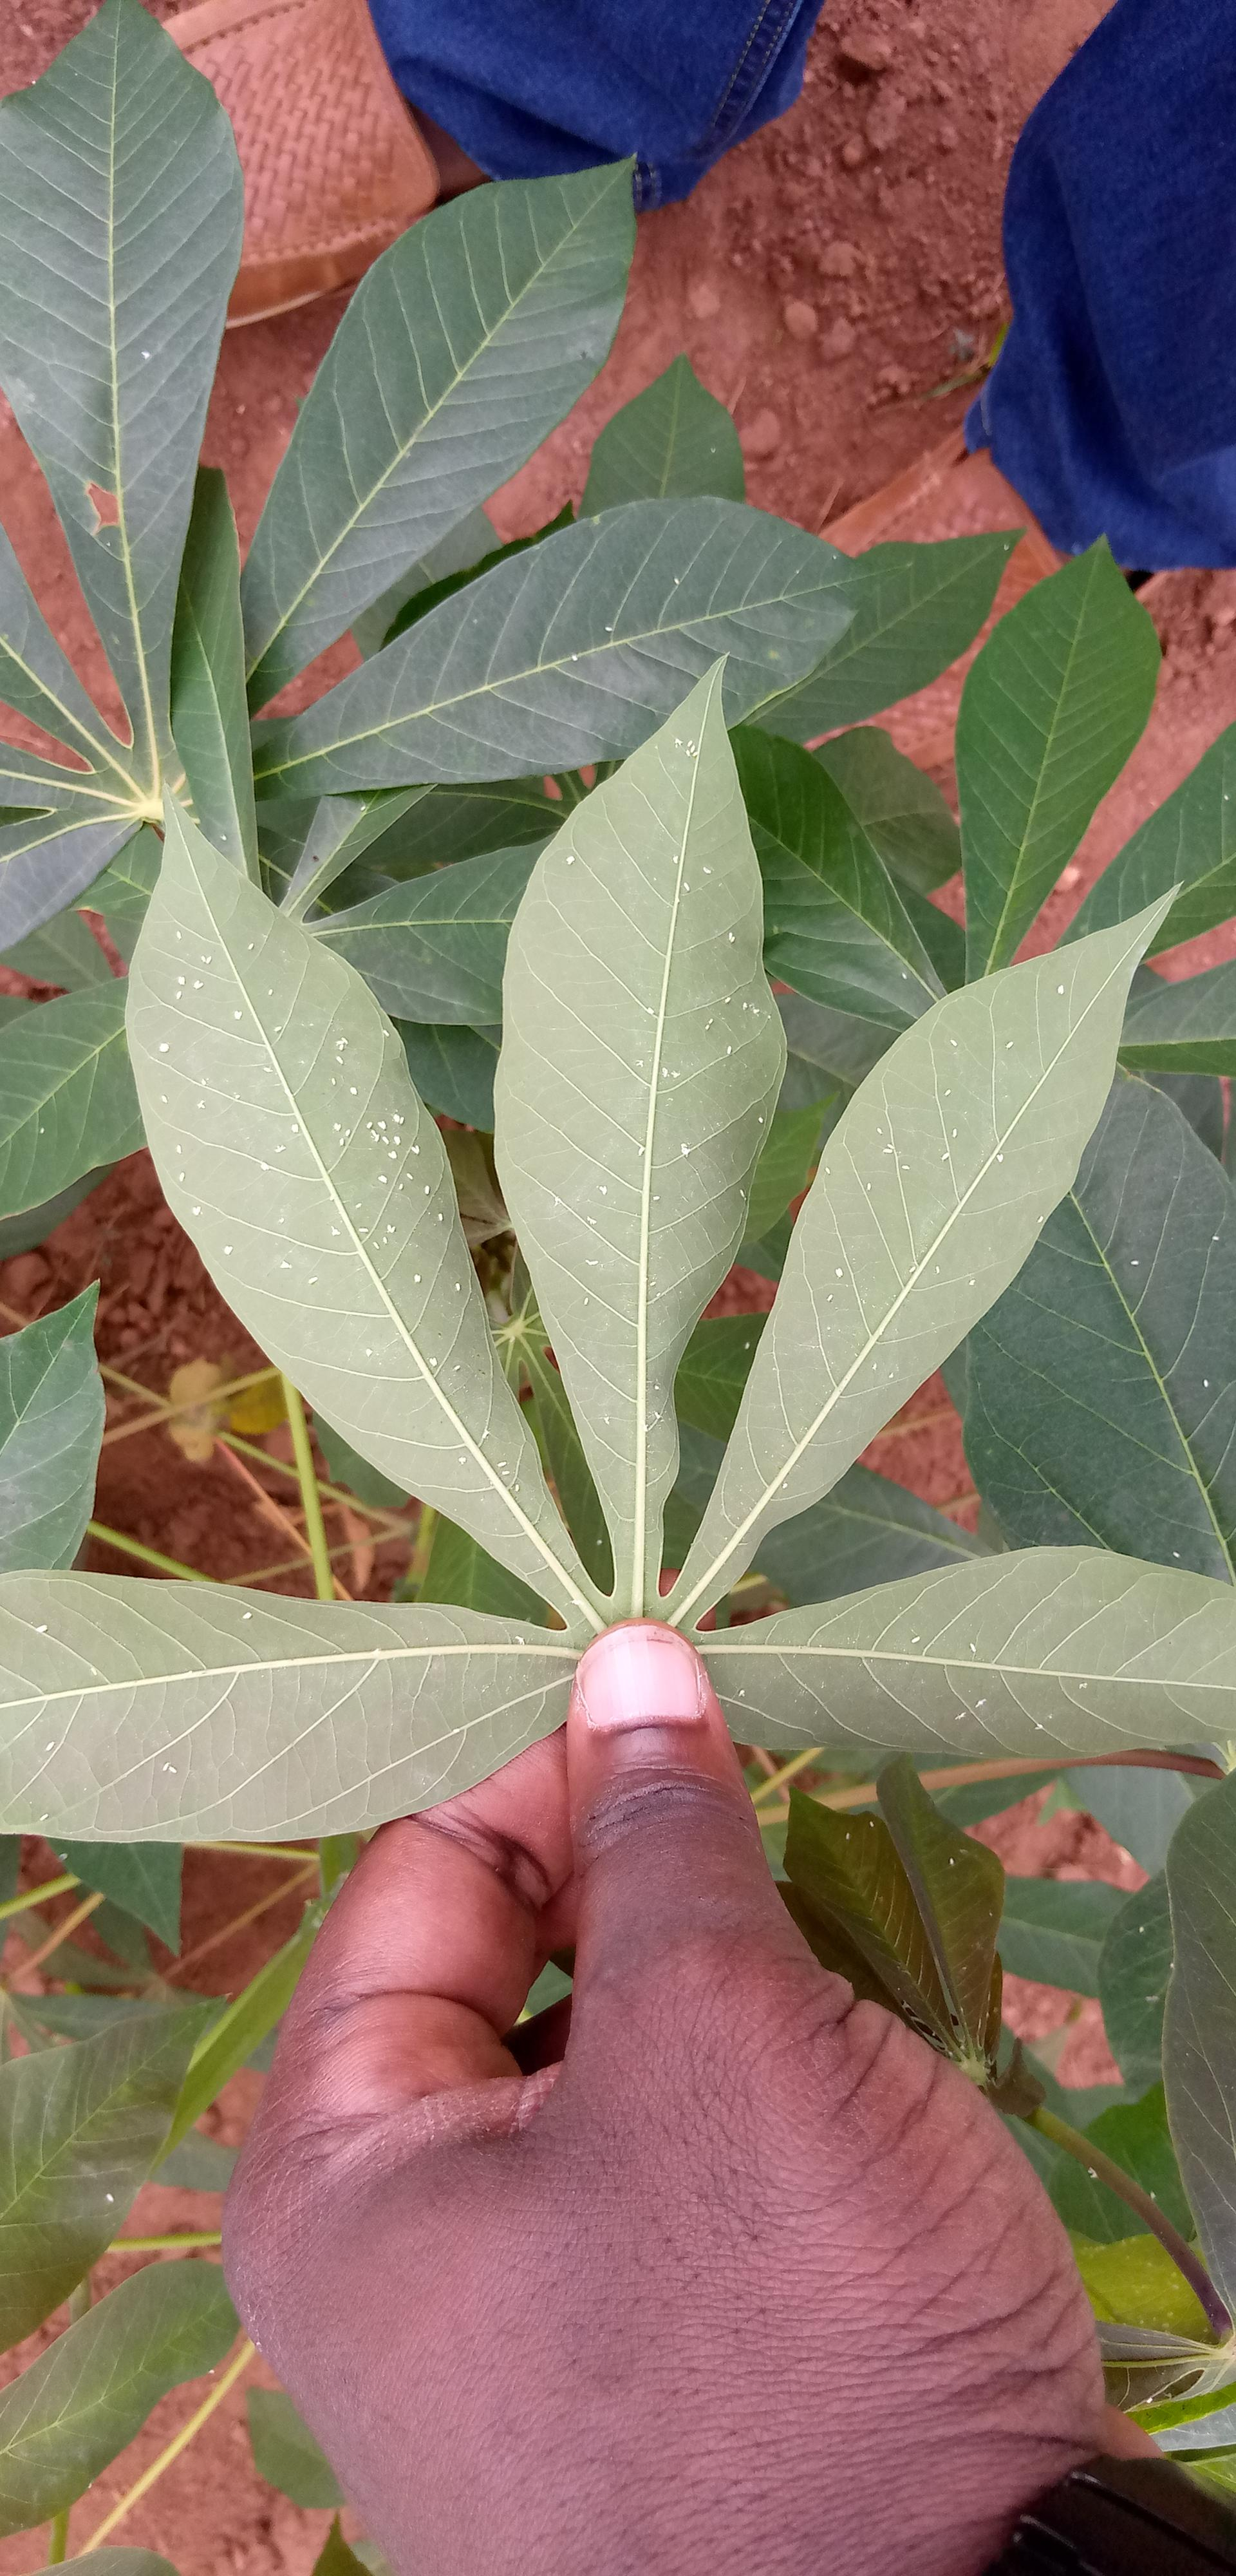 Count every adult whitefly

143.